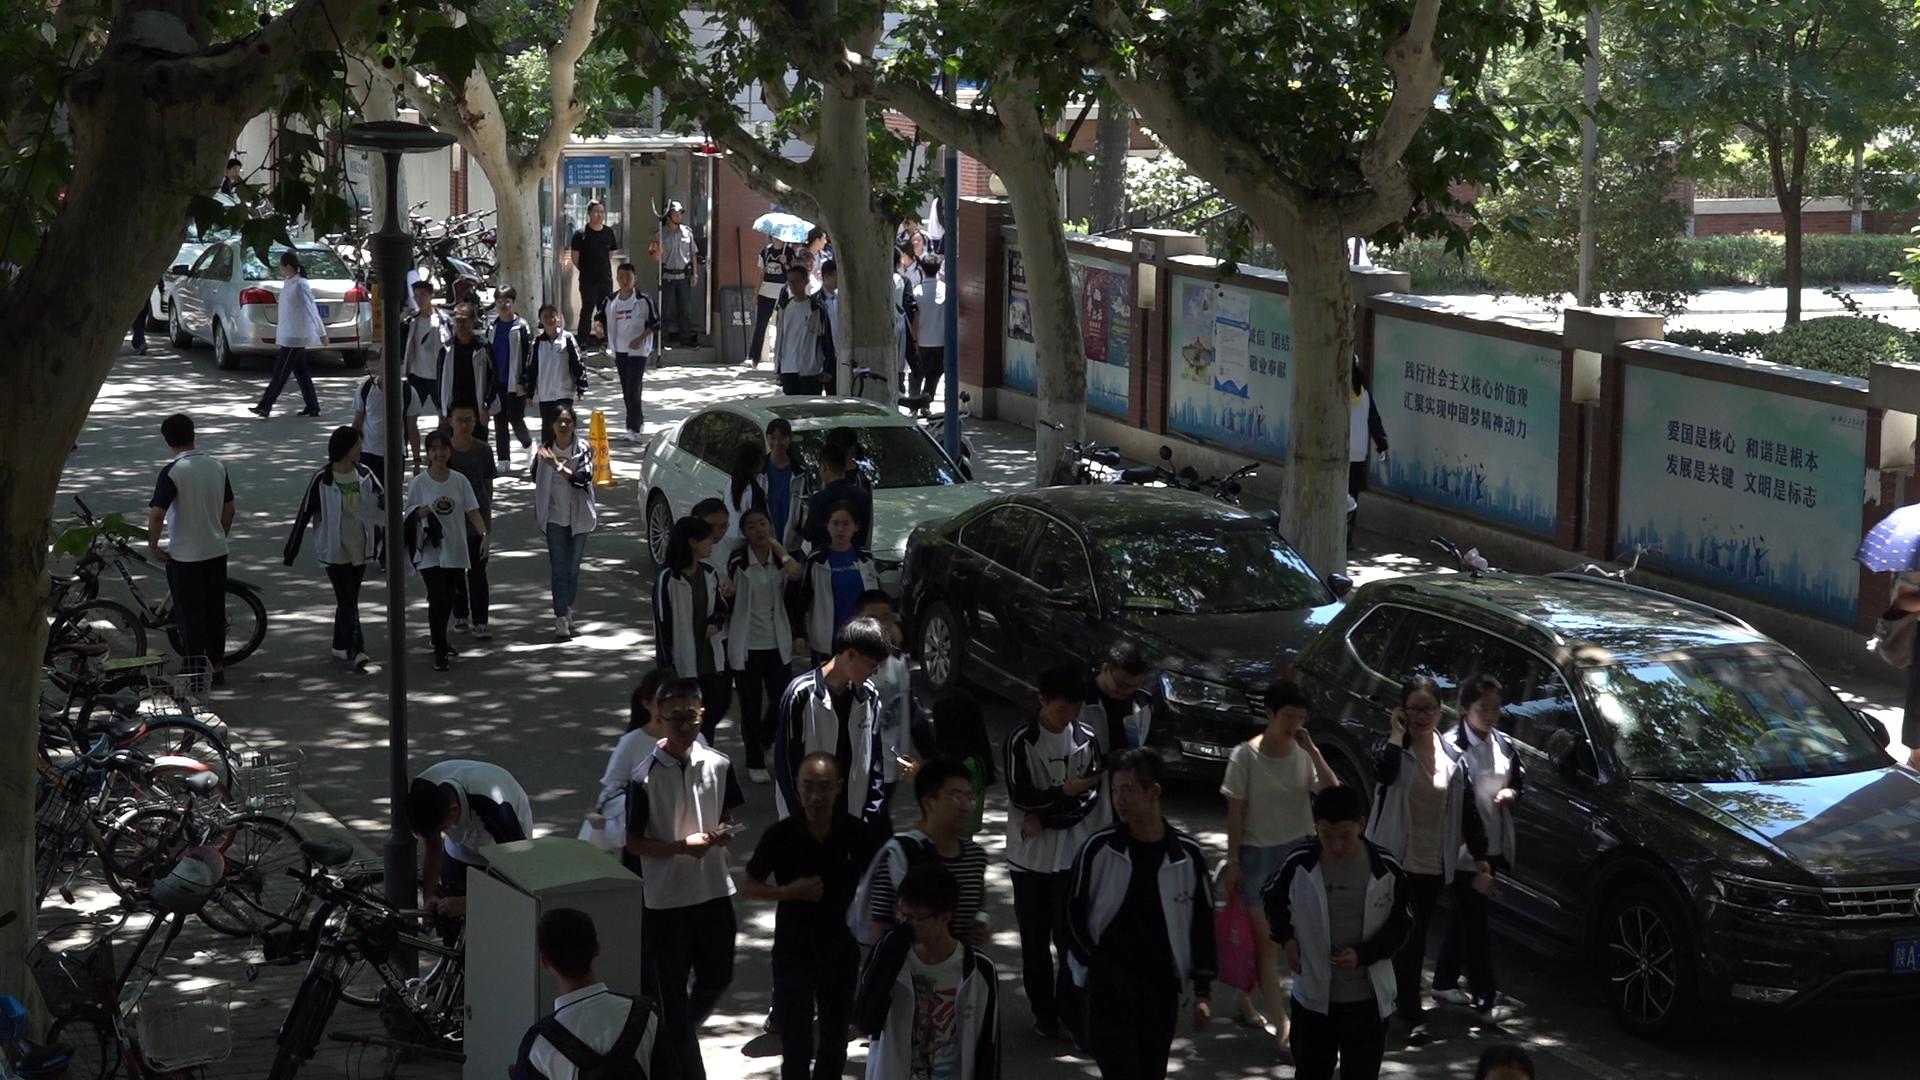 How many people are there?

52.